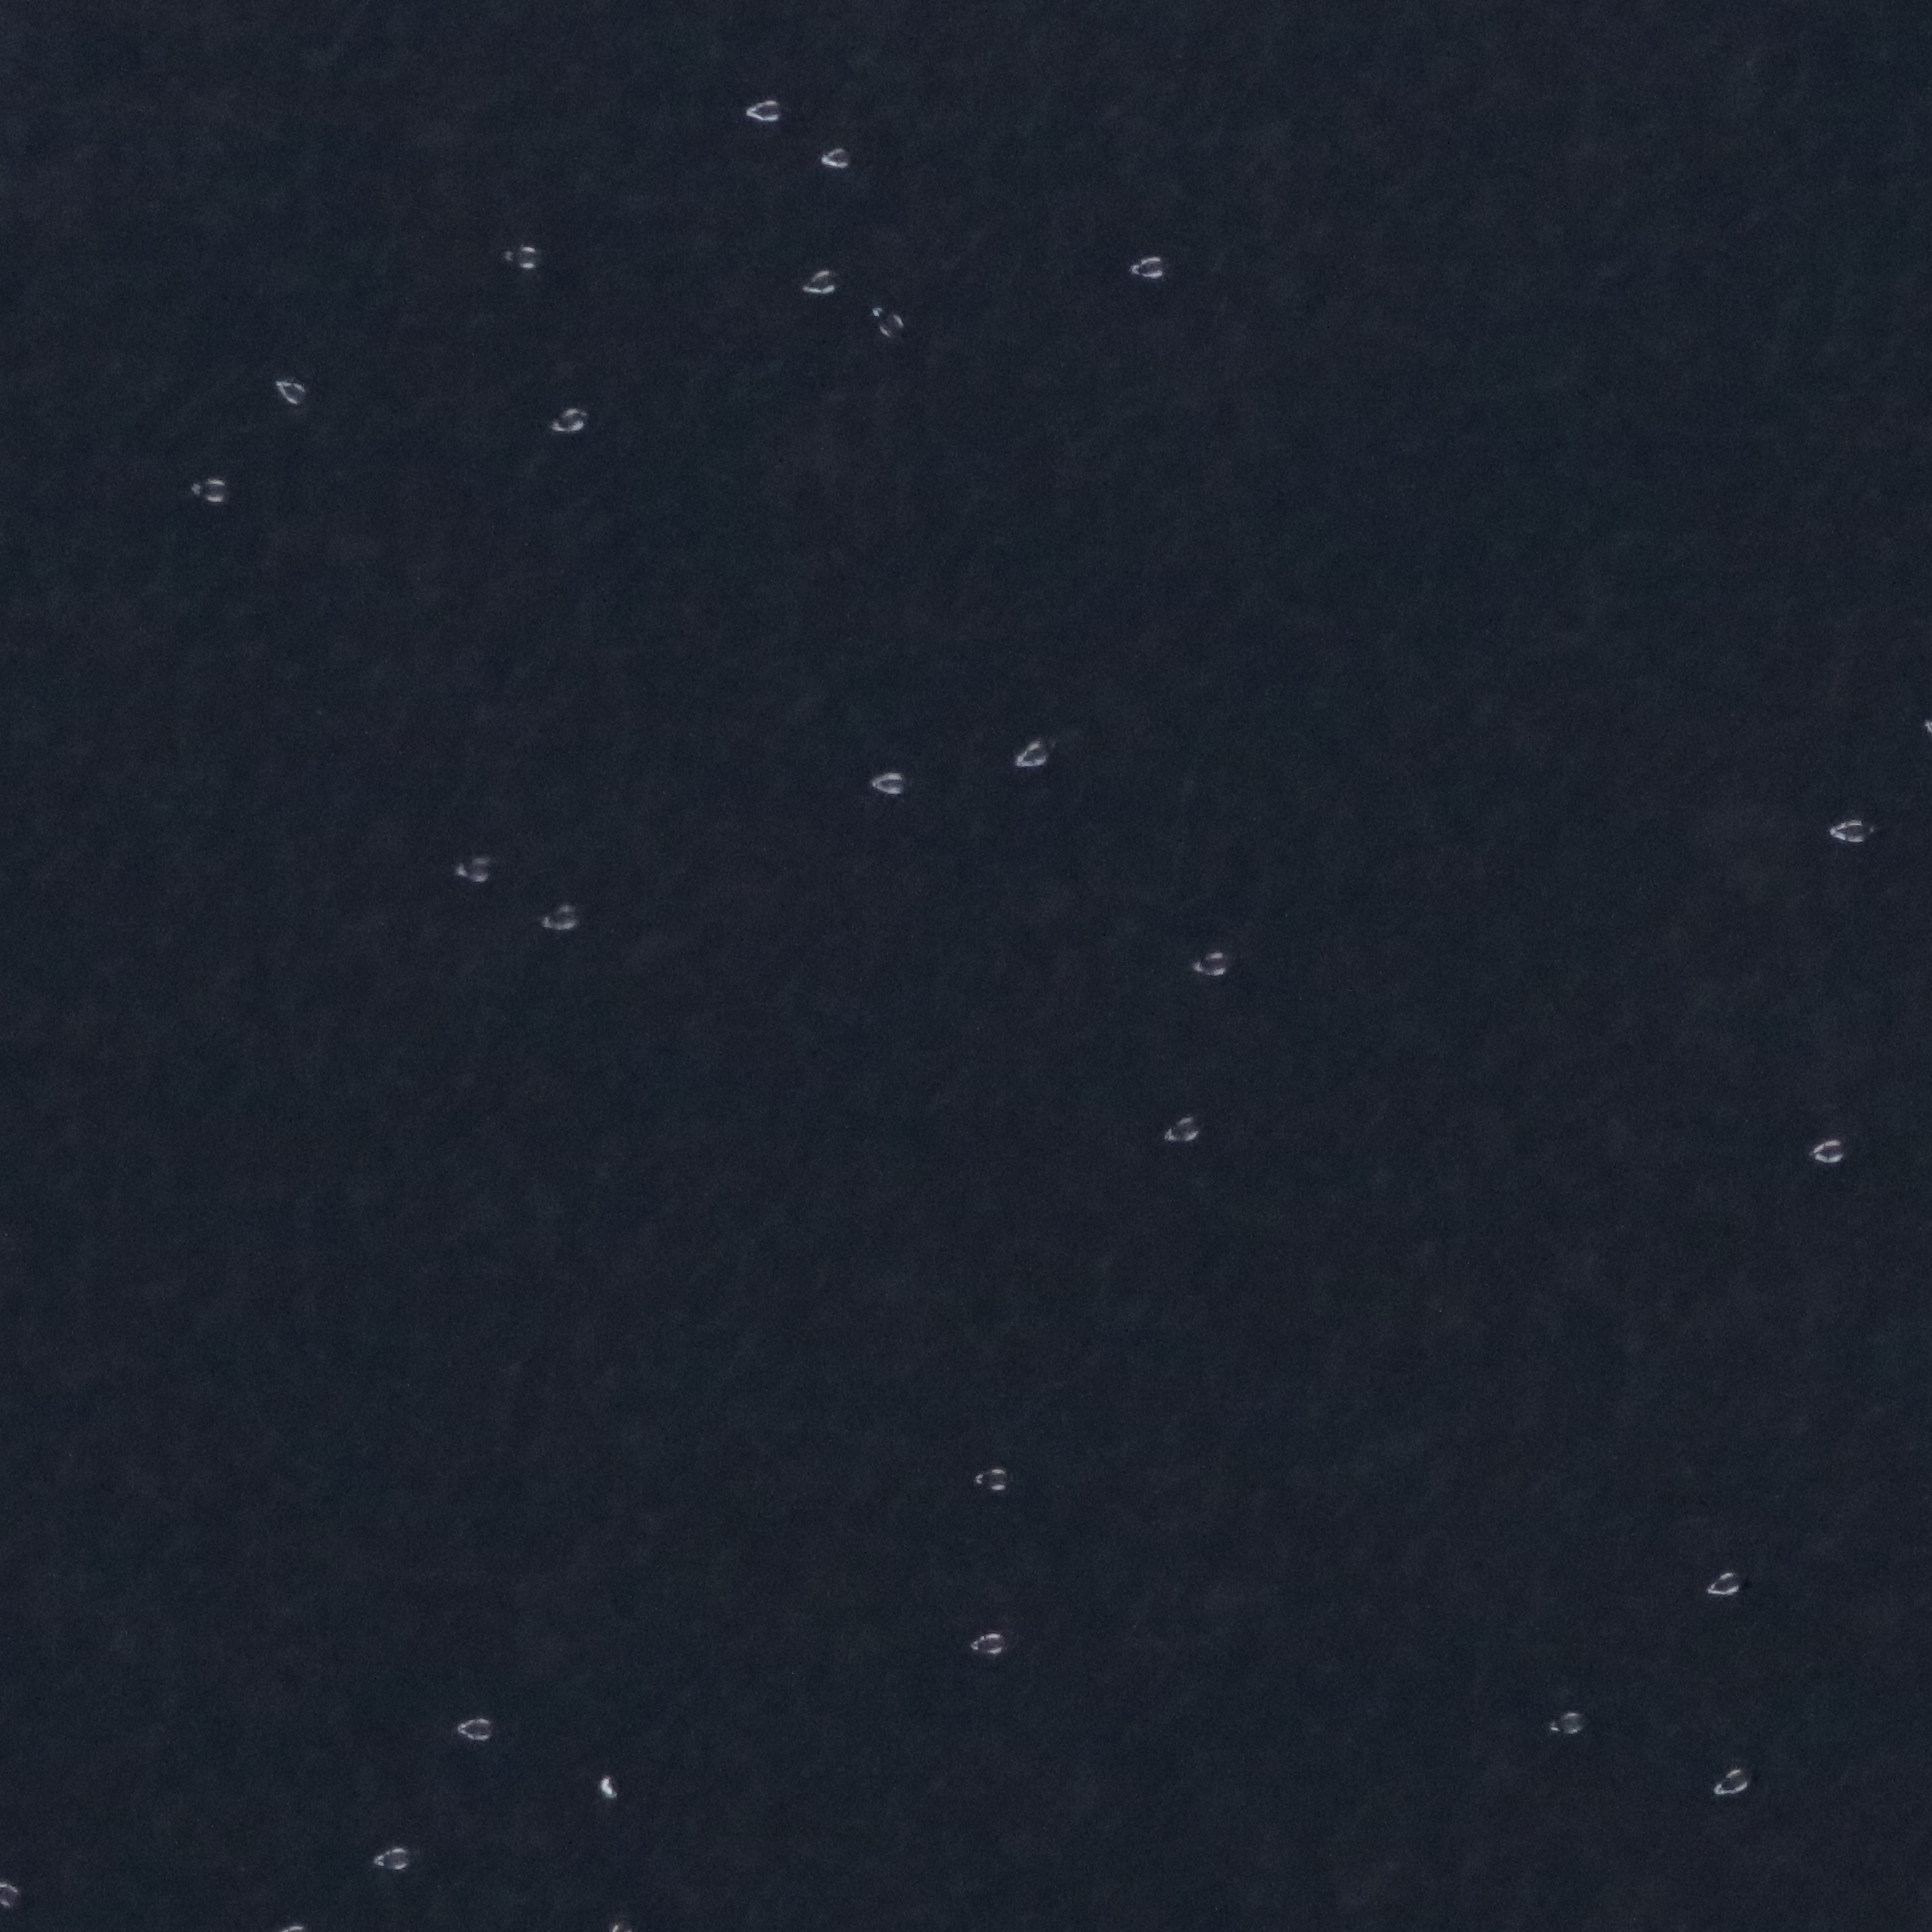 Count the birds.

26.